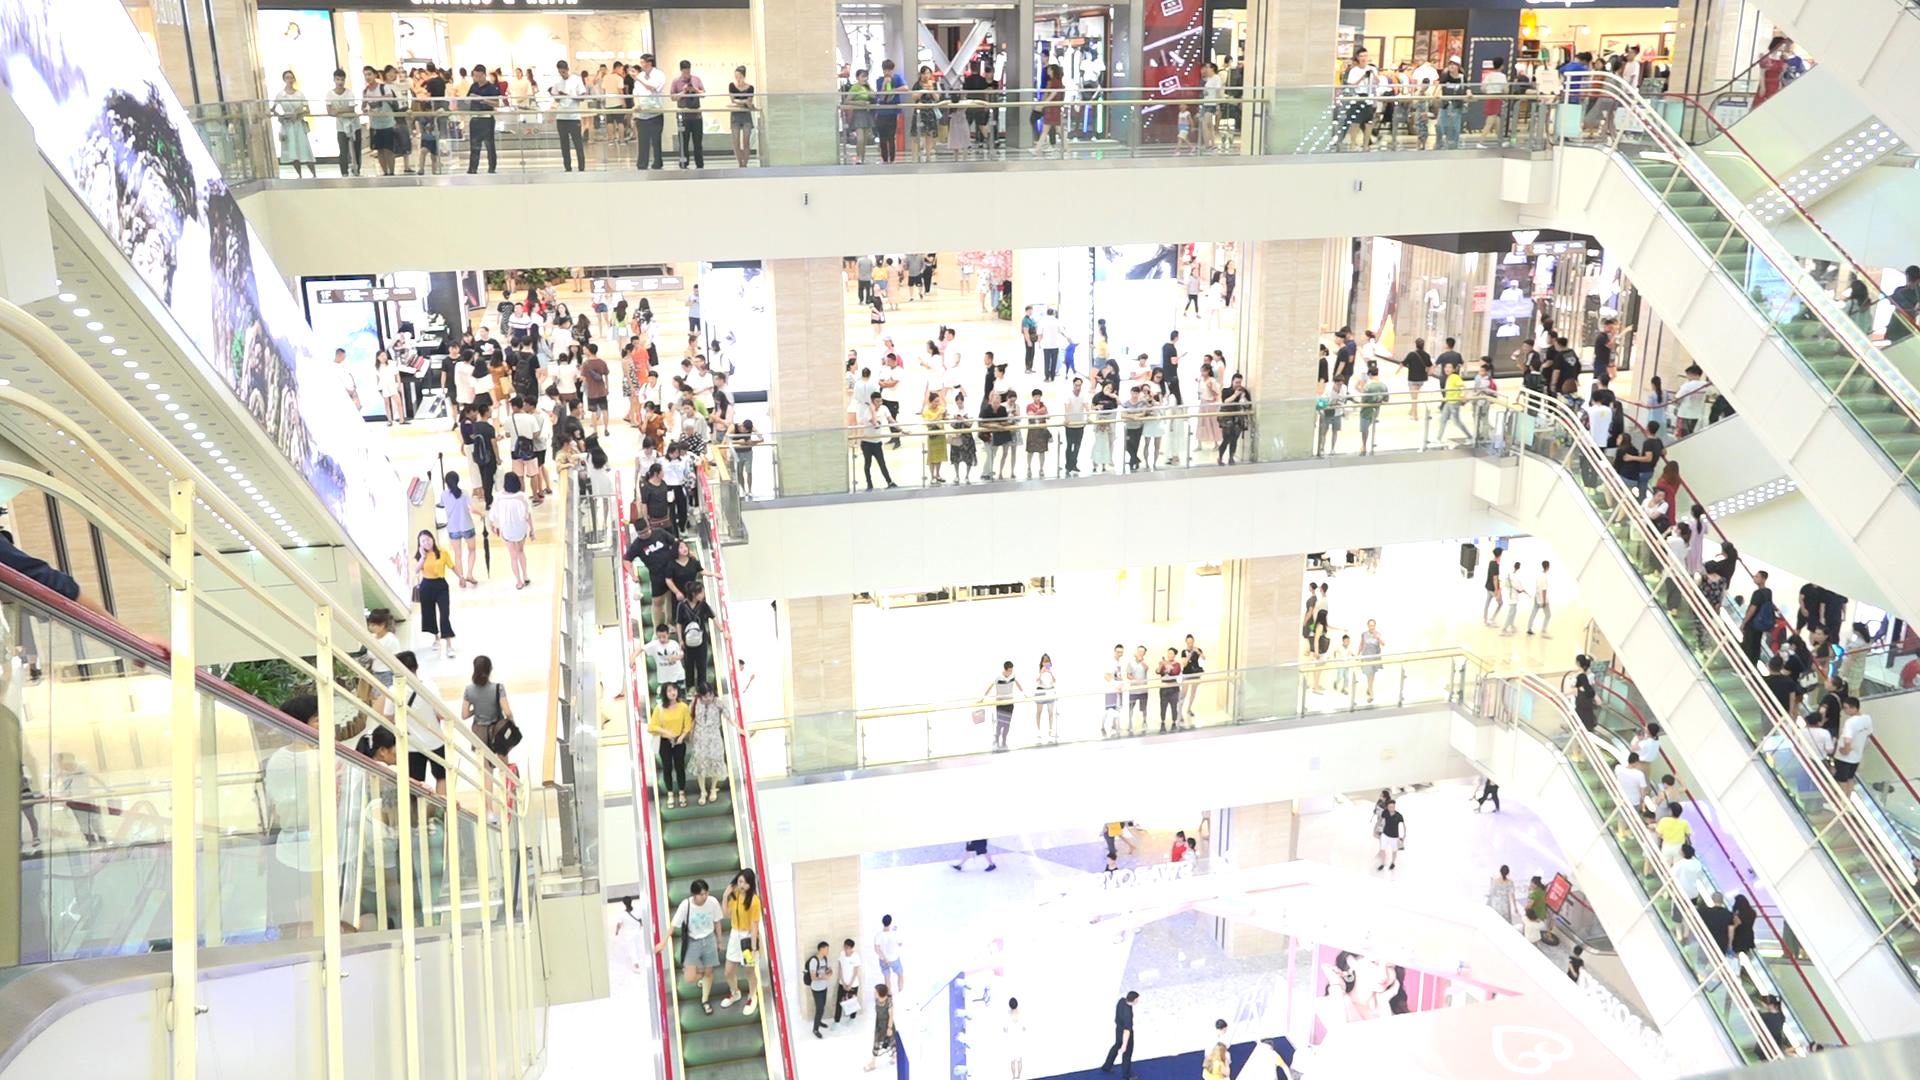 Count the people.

271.